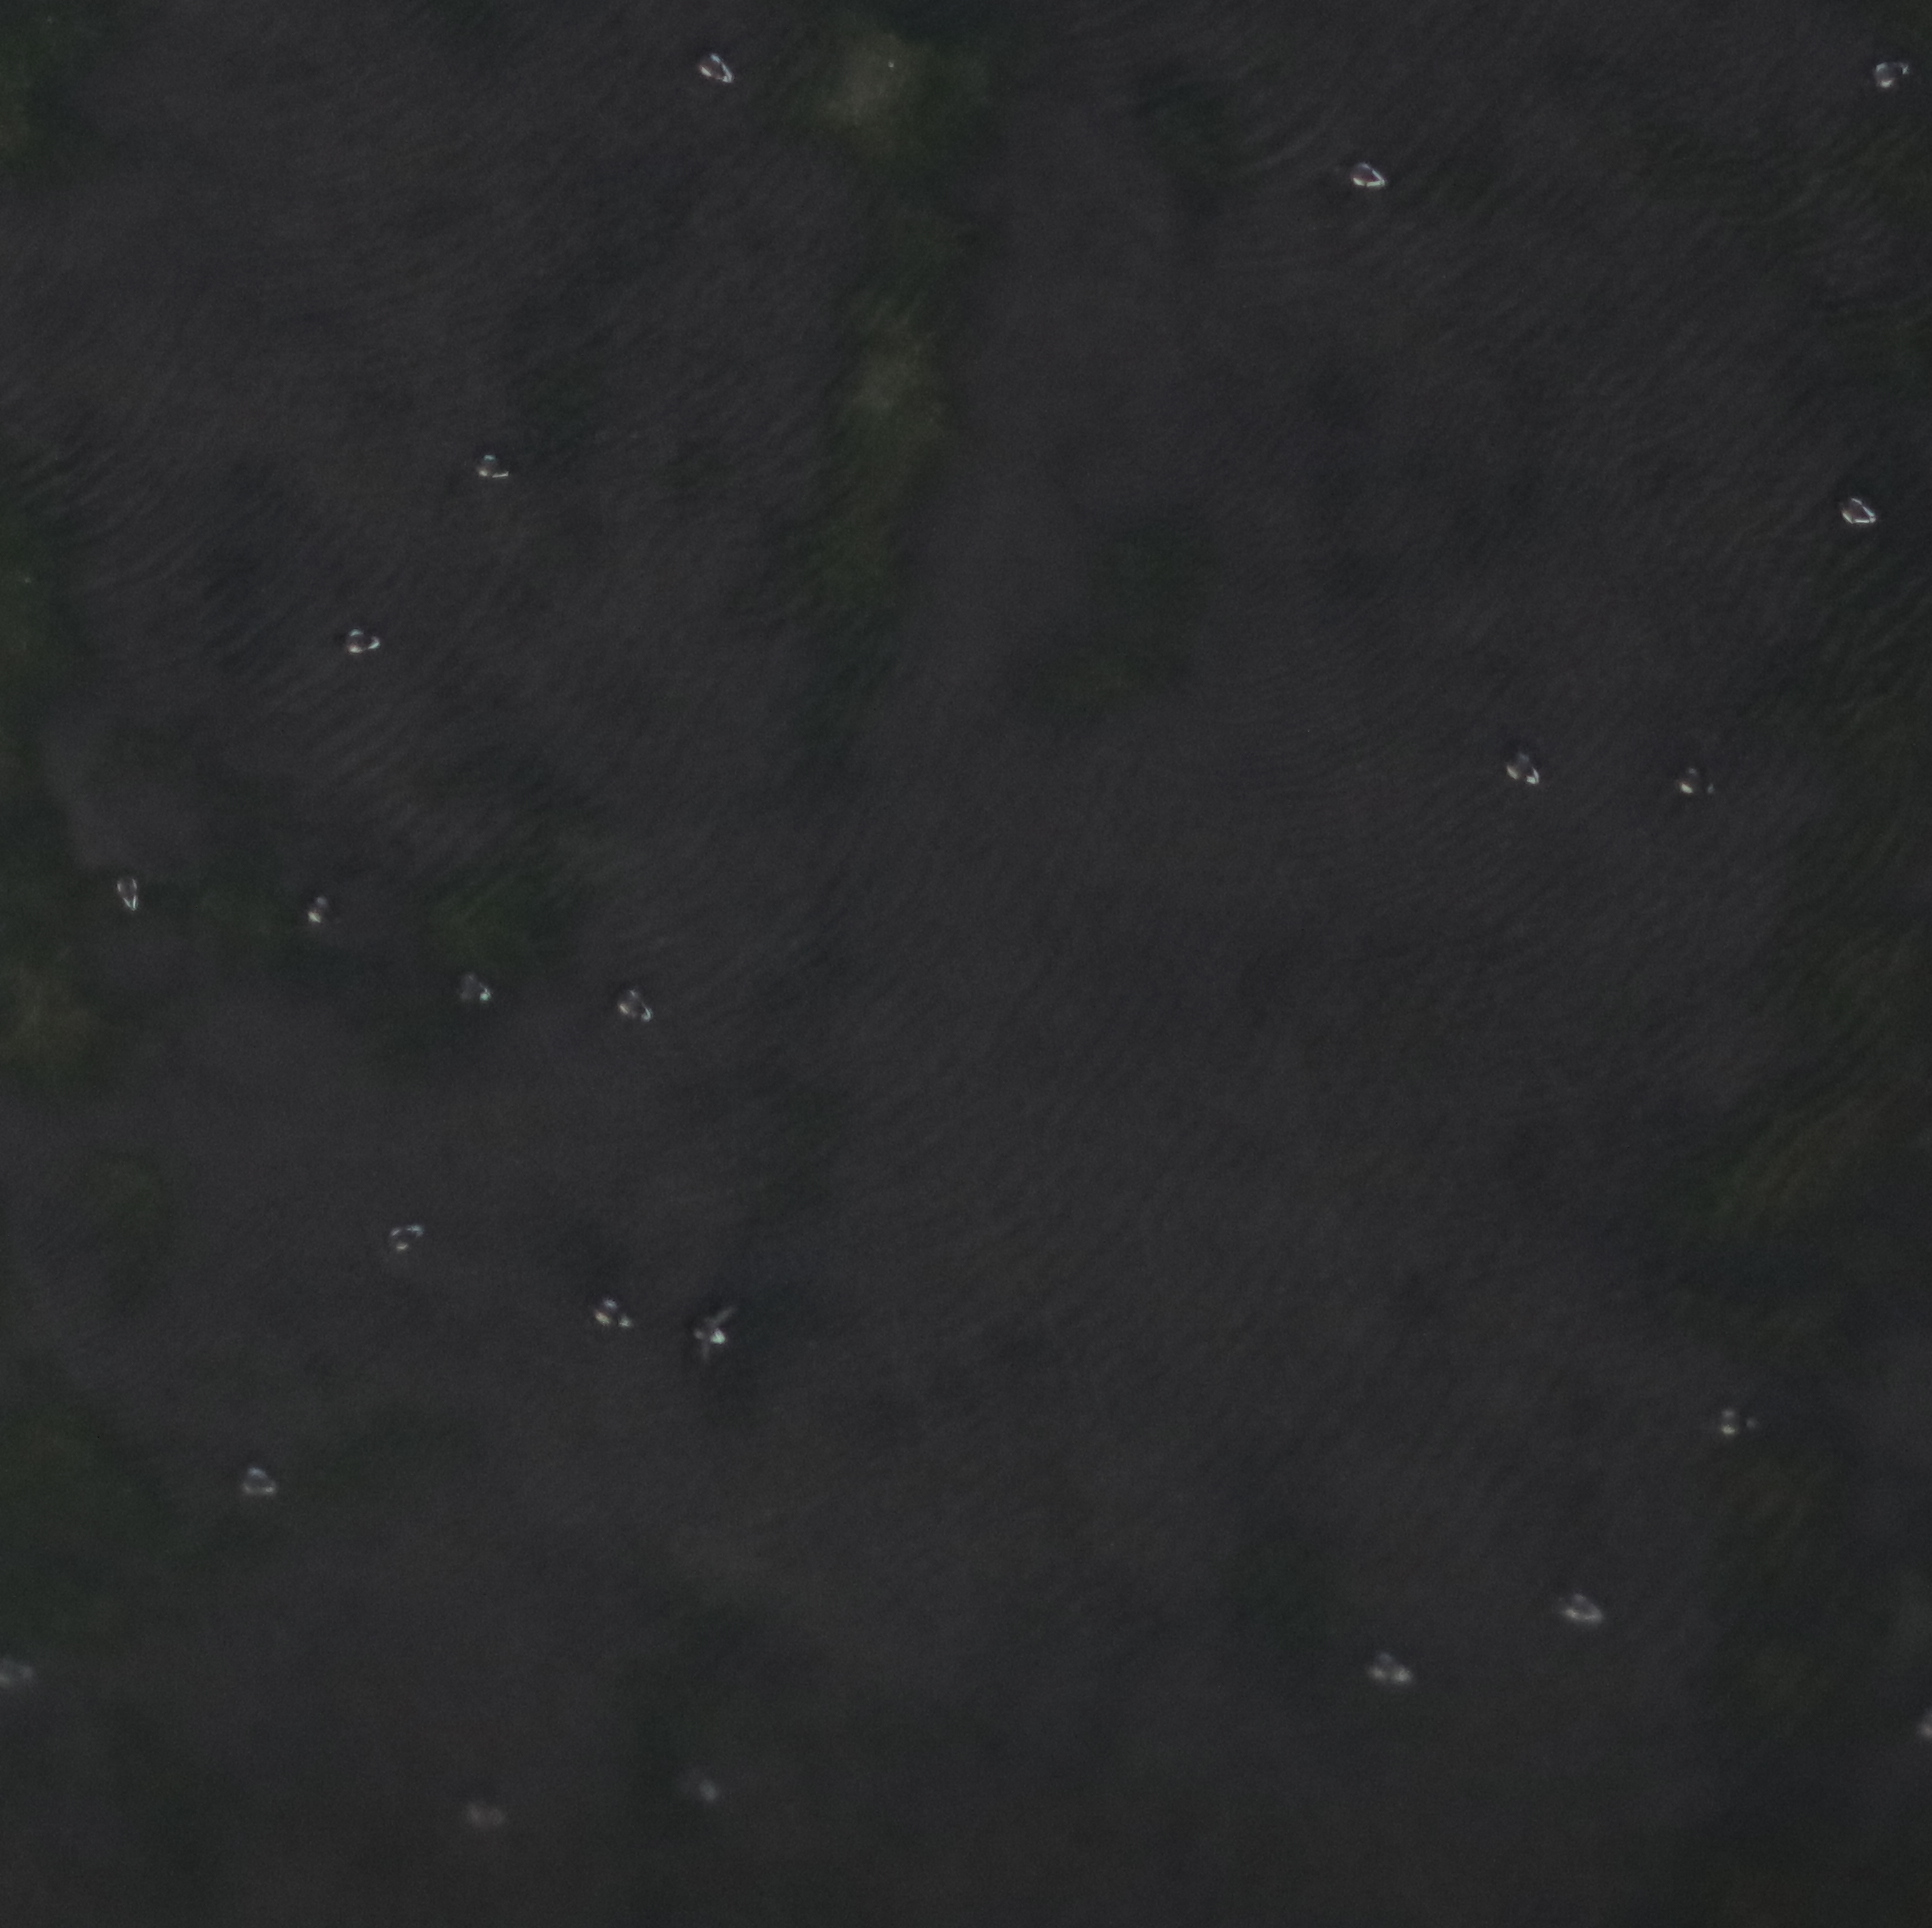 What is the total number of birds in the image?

22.